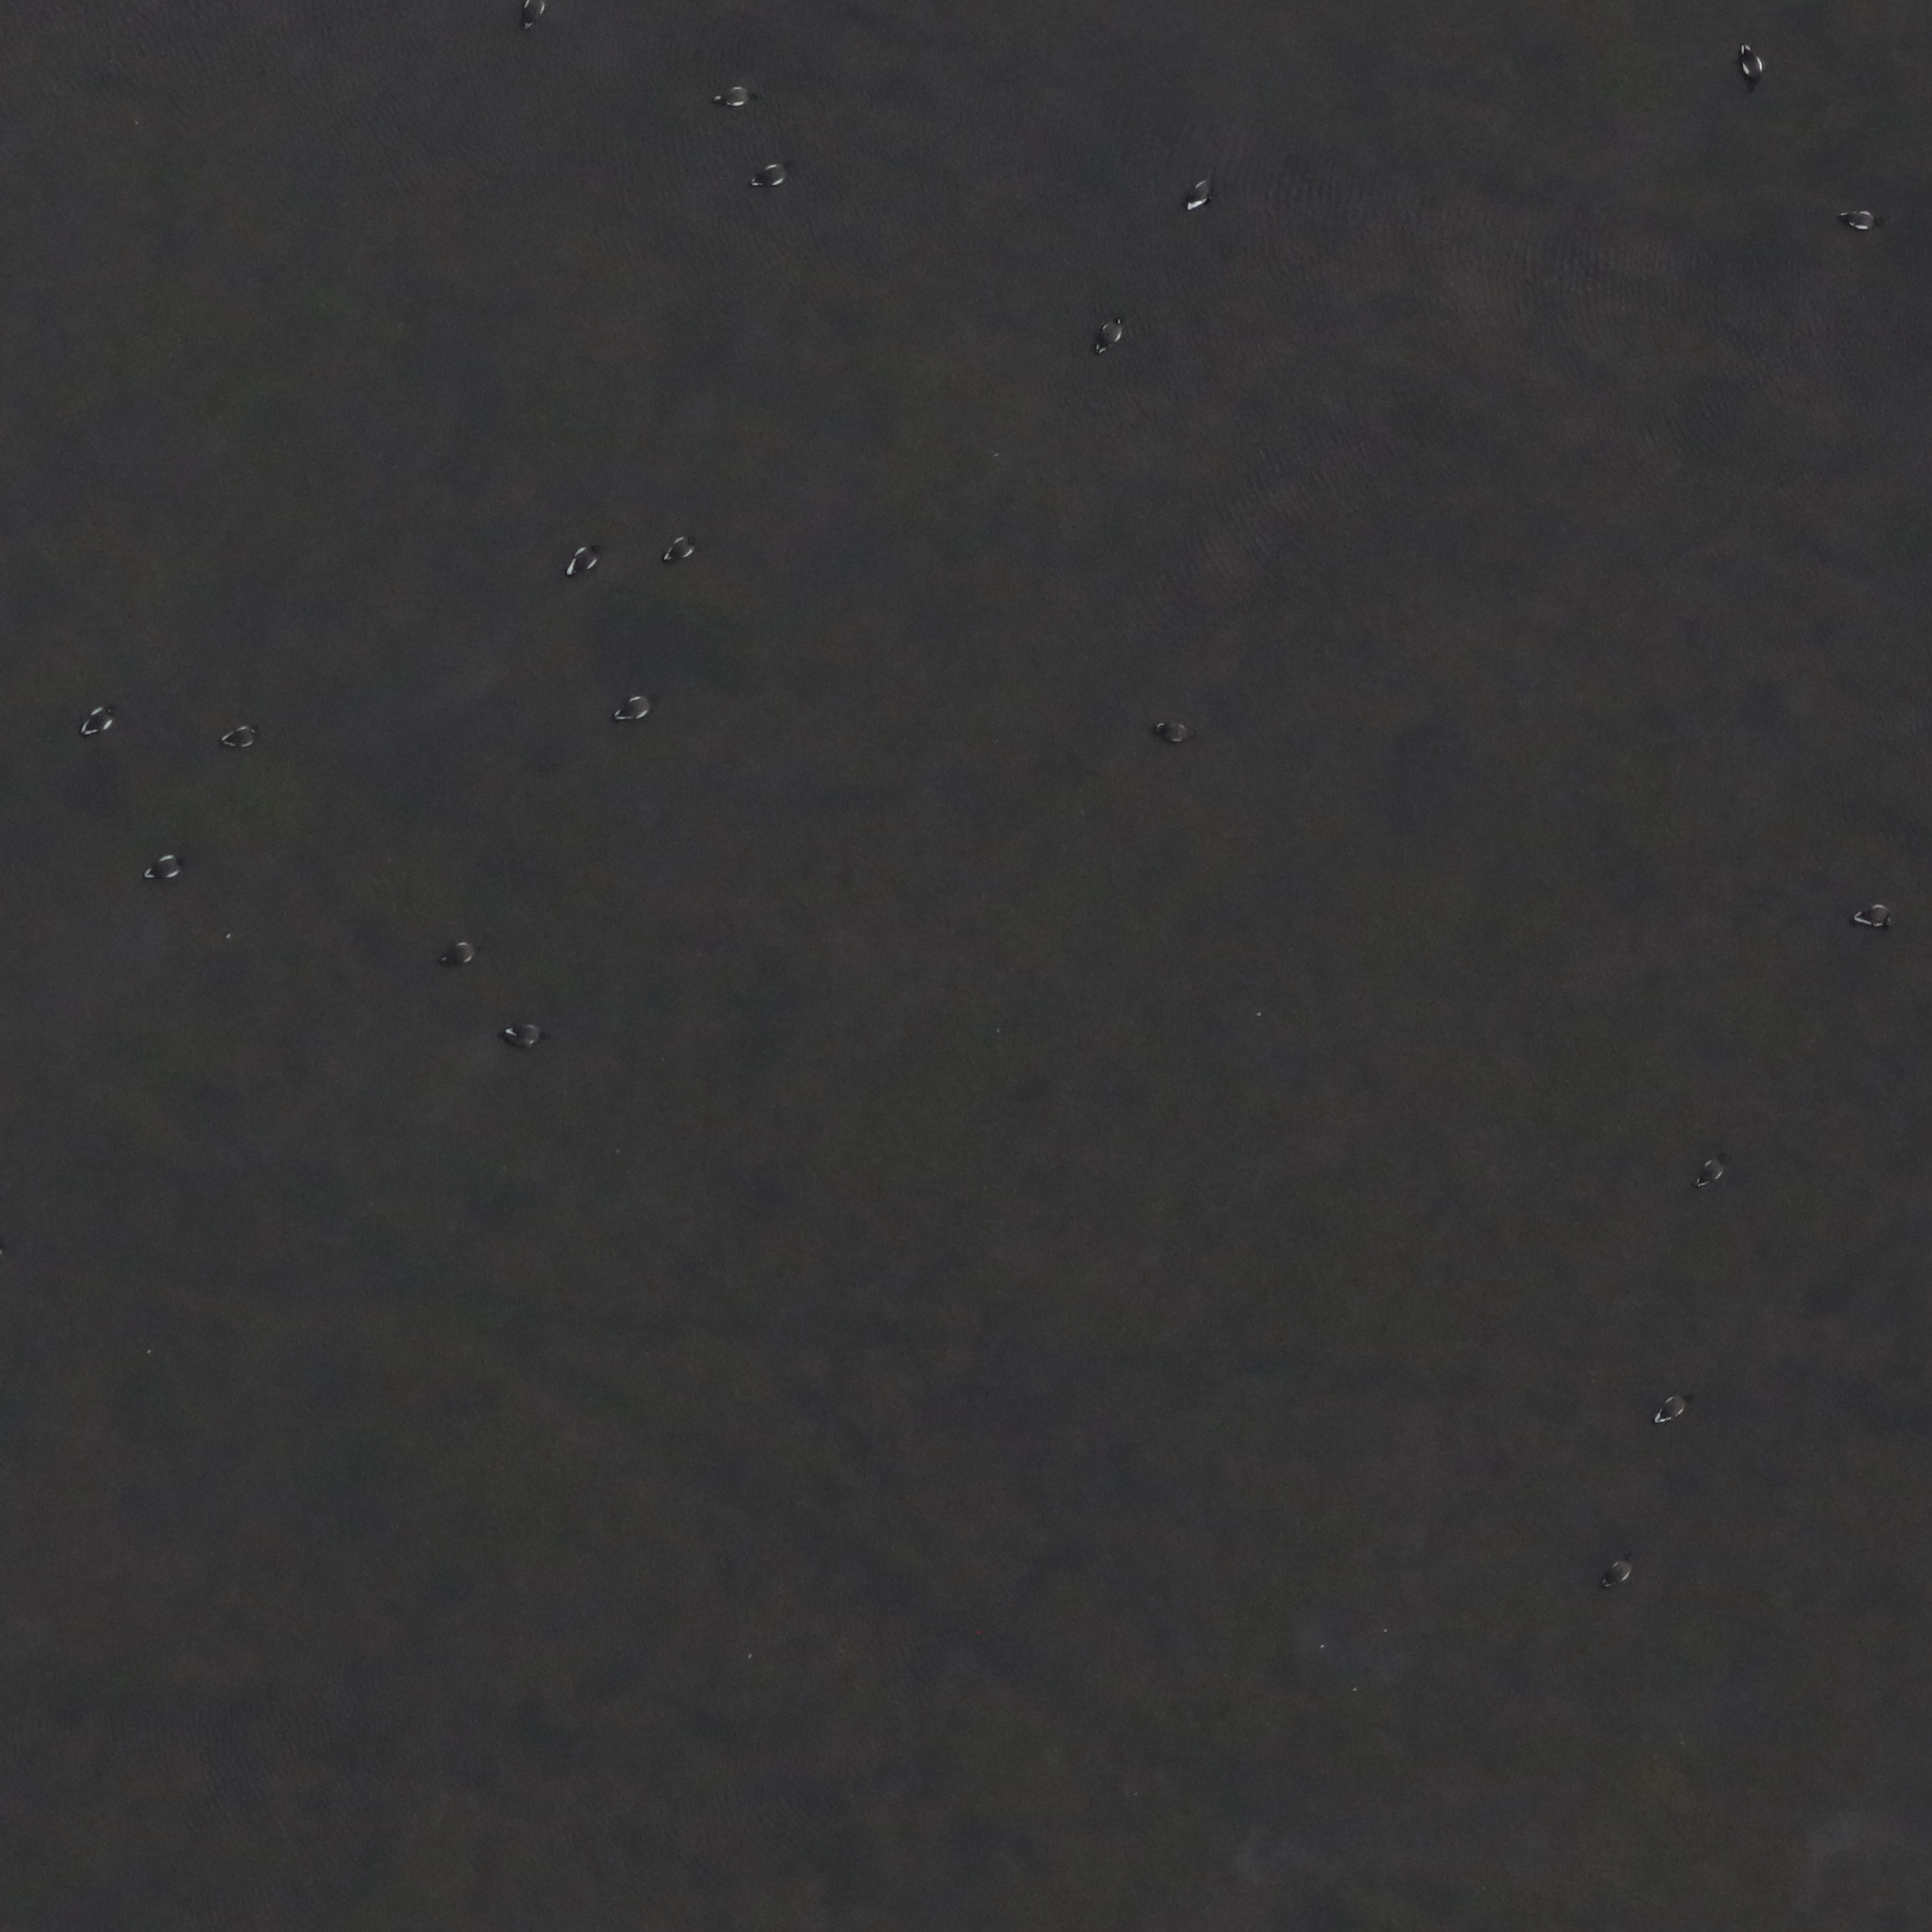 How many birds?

20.